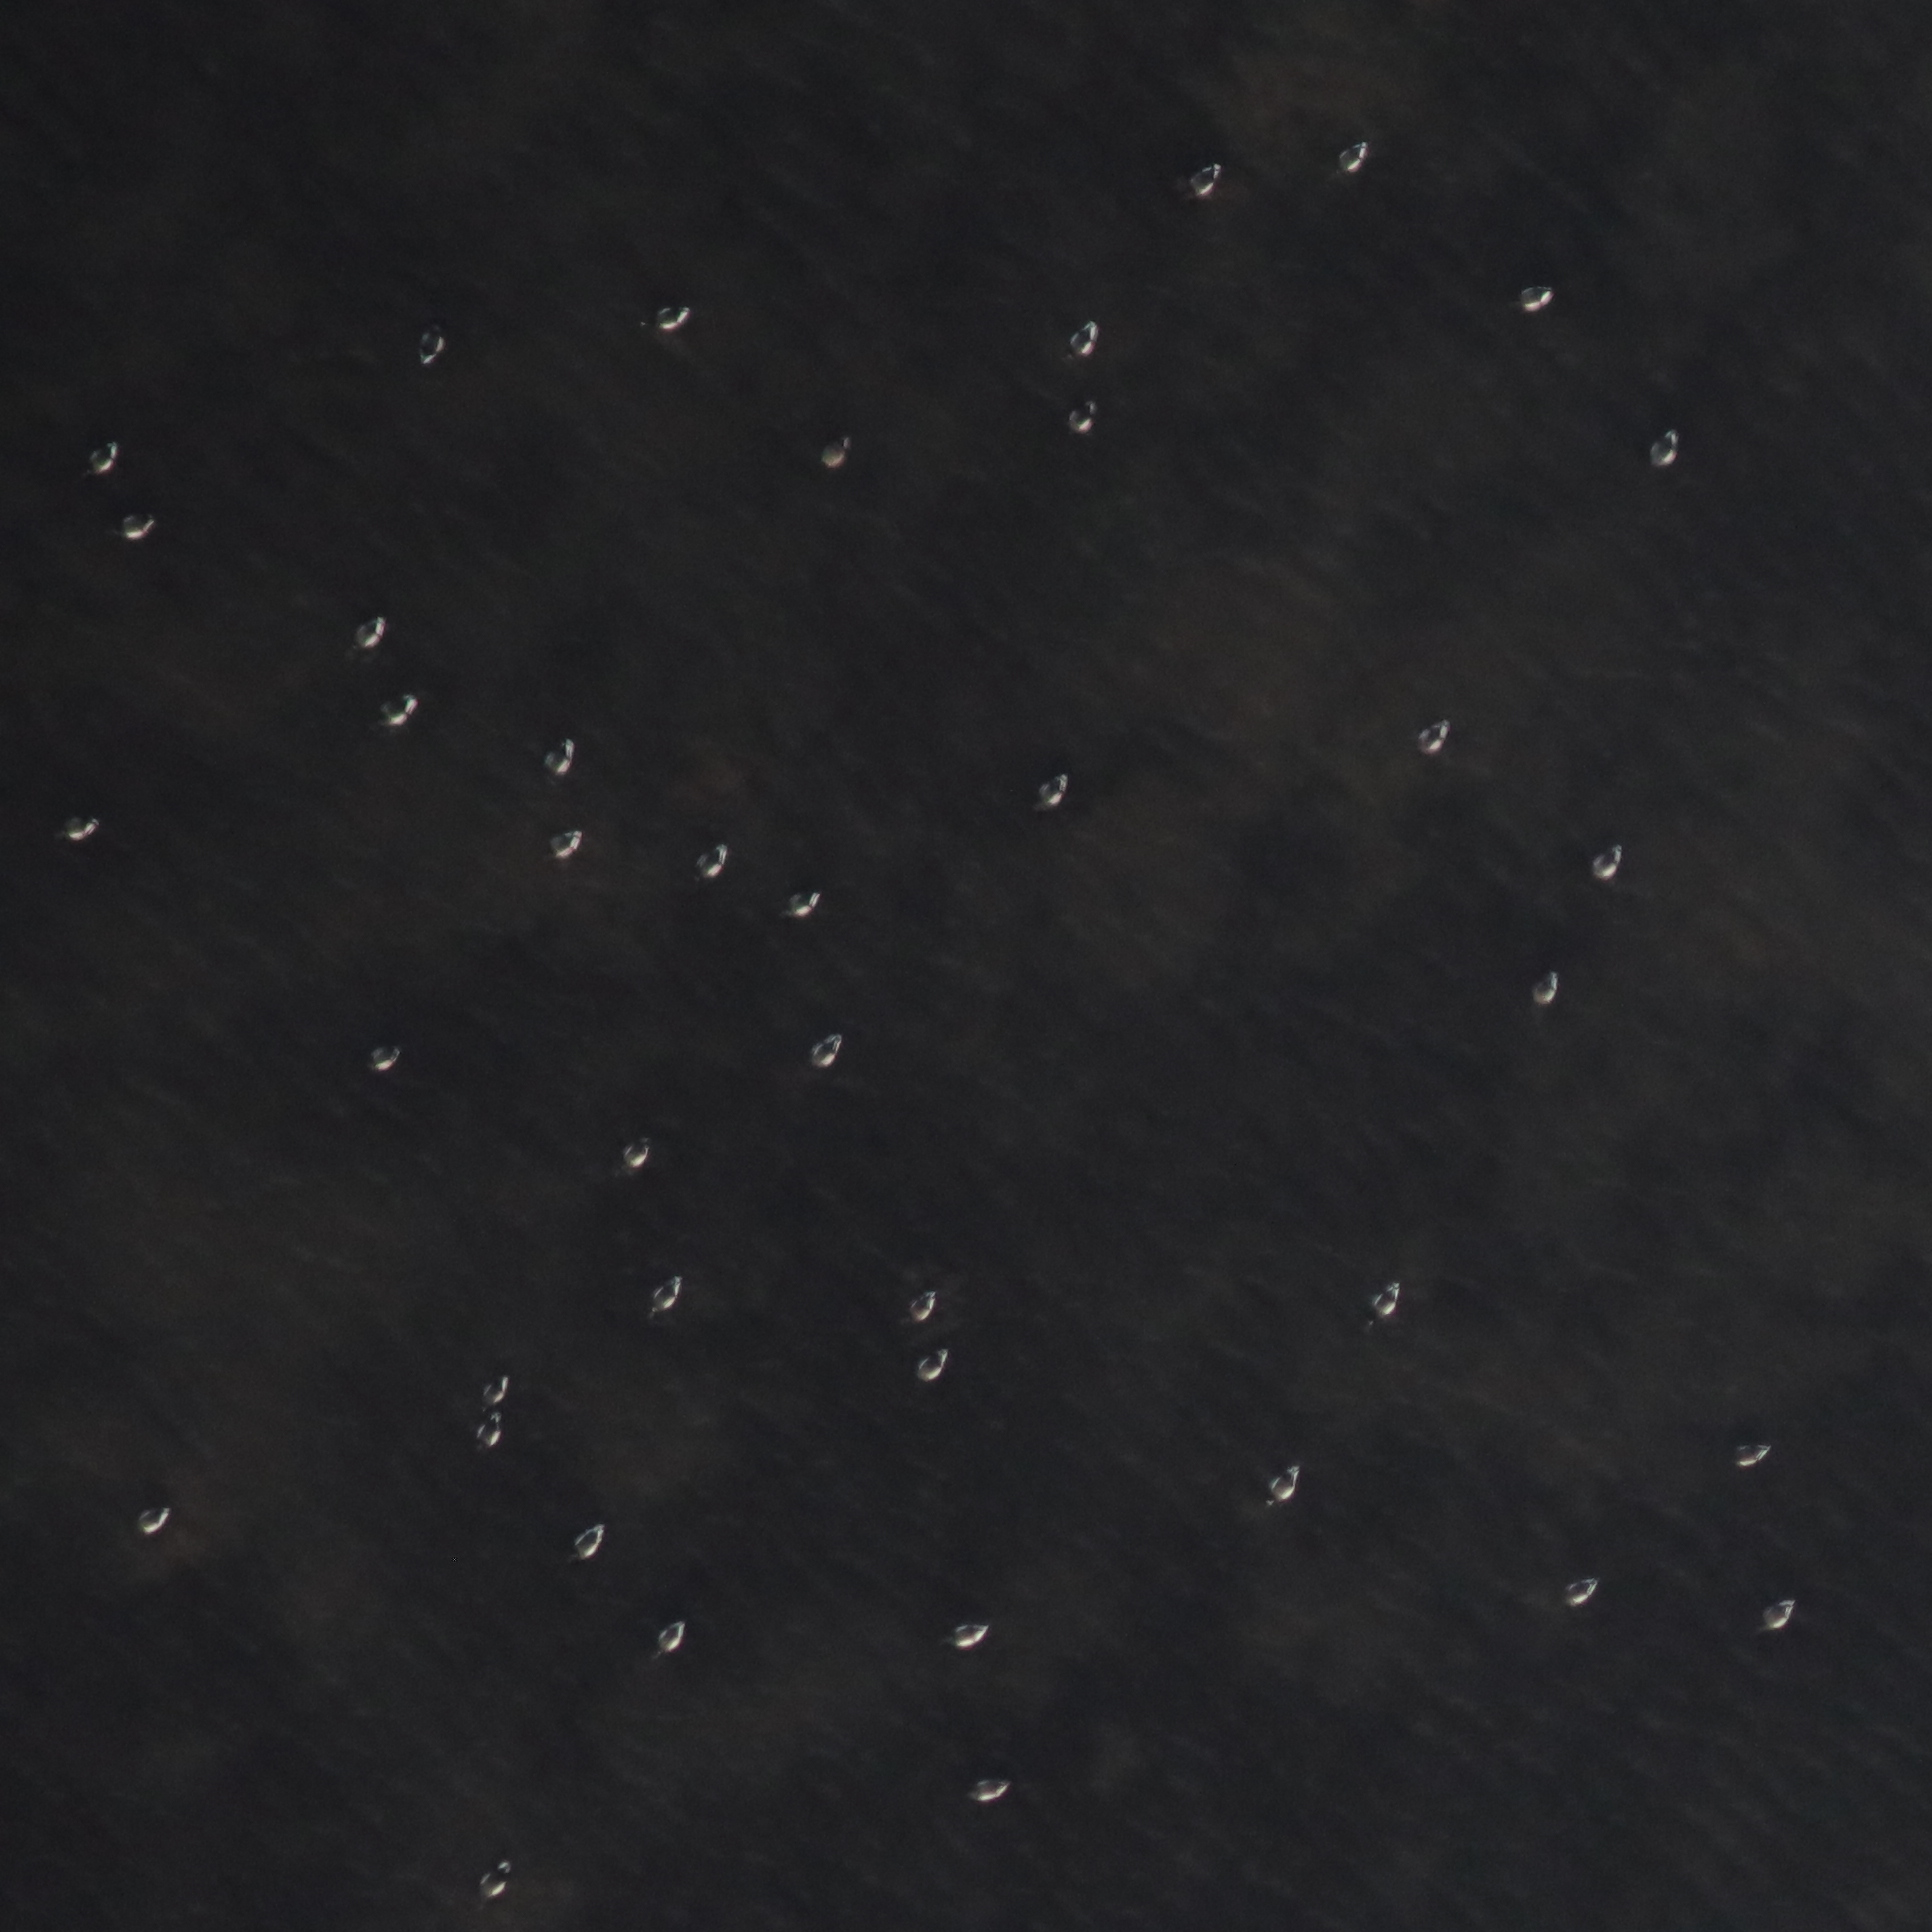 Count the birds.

41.